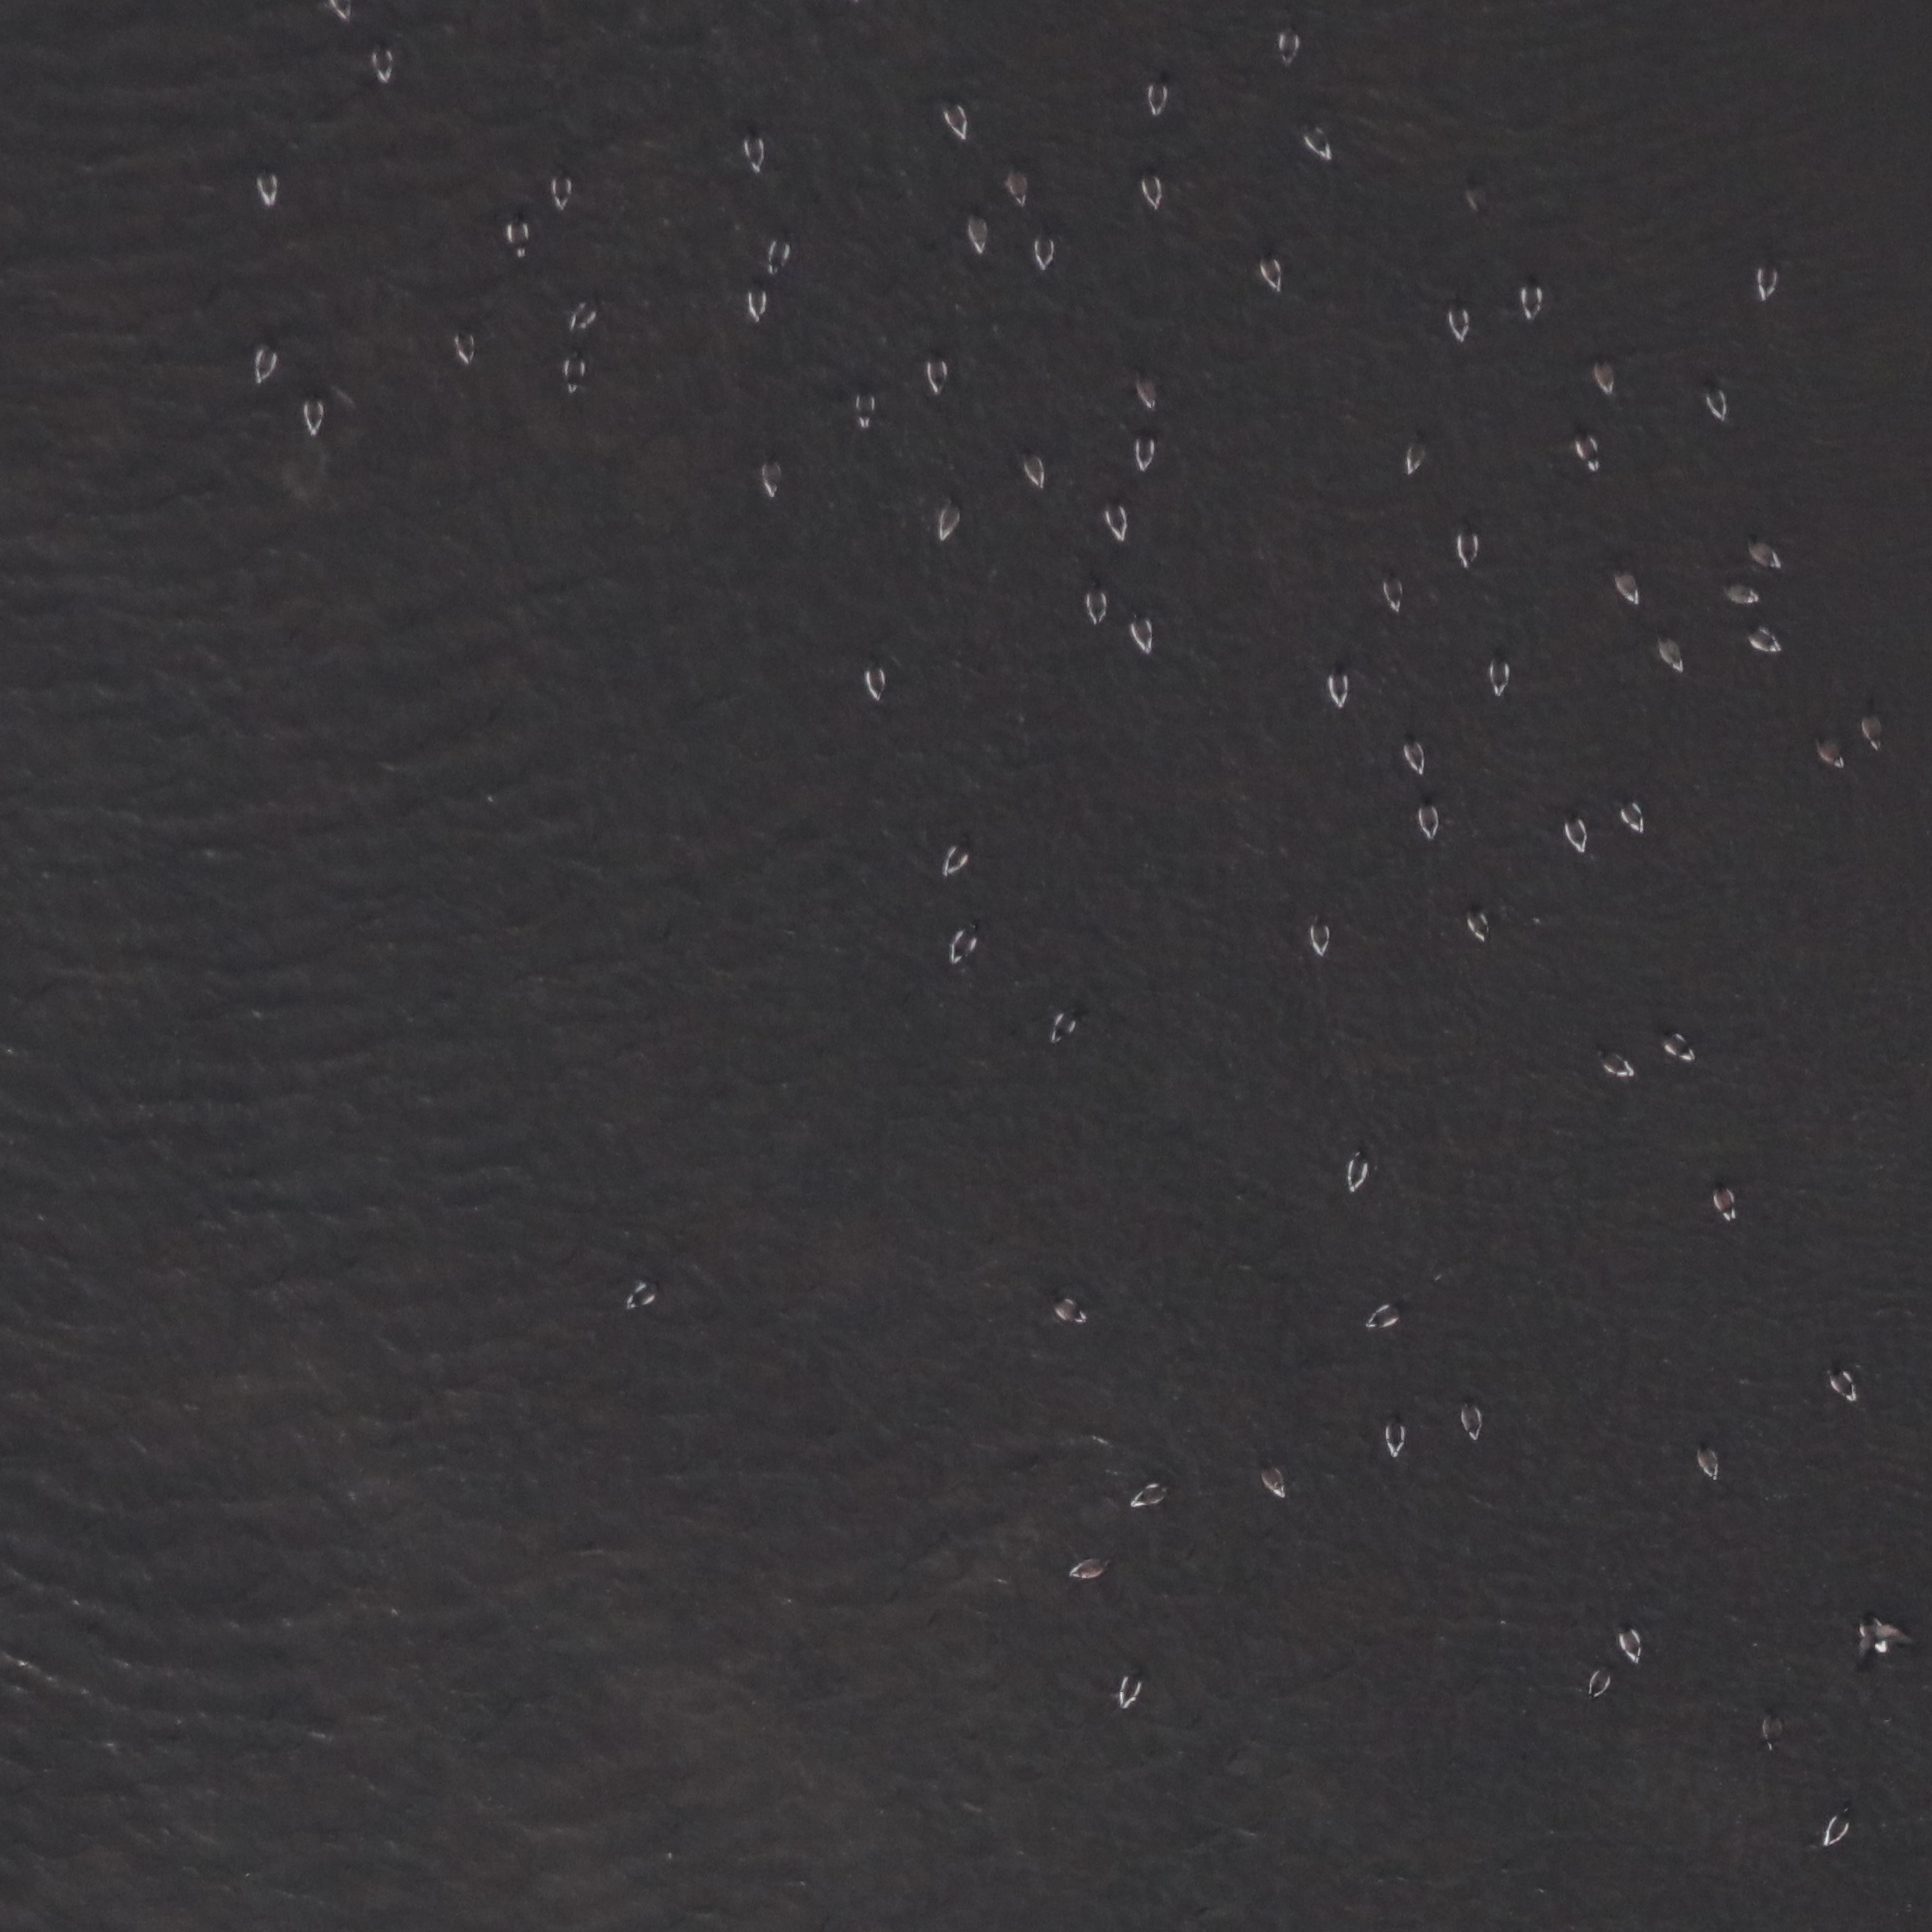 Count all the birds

81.